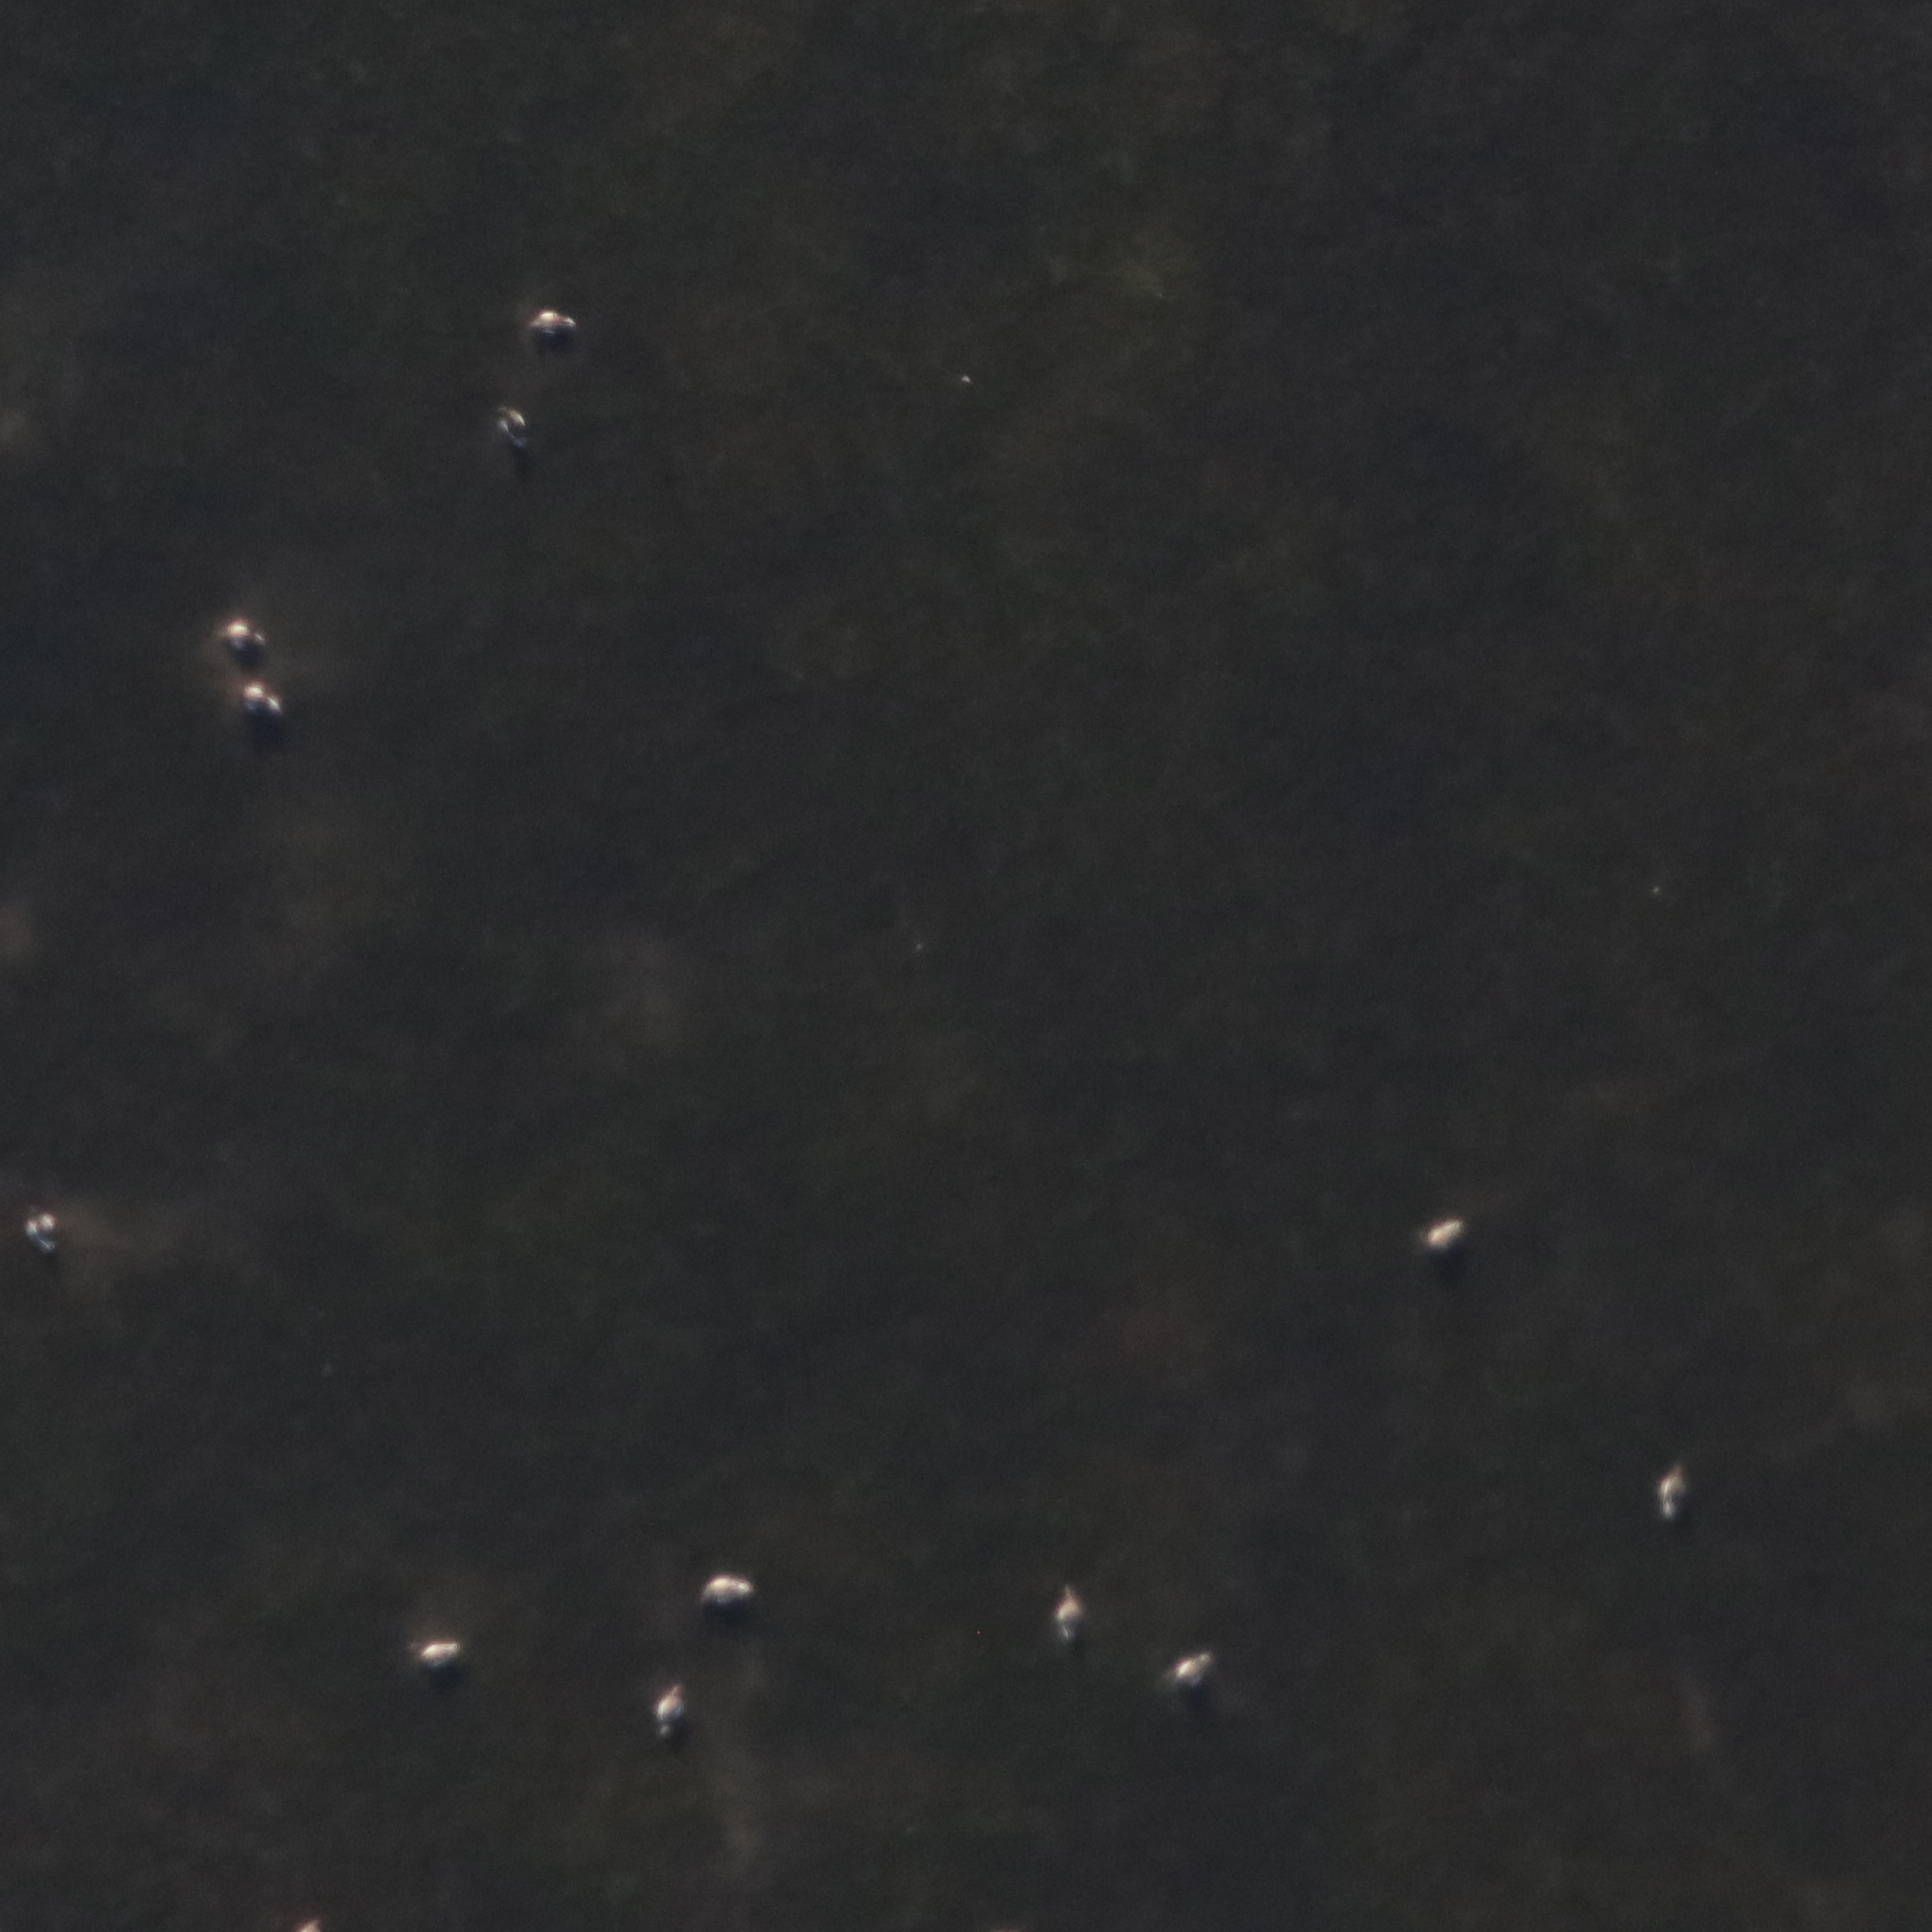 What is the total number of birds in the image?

12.